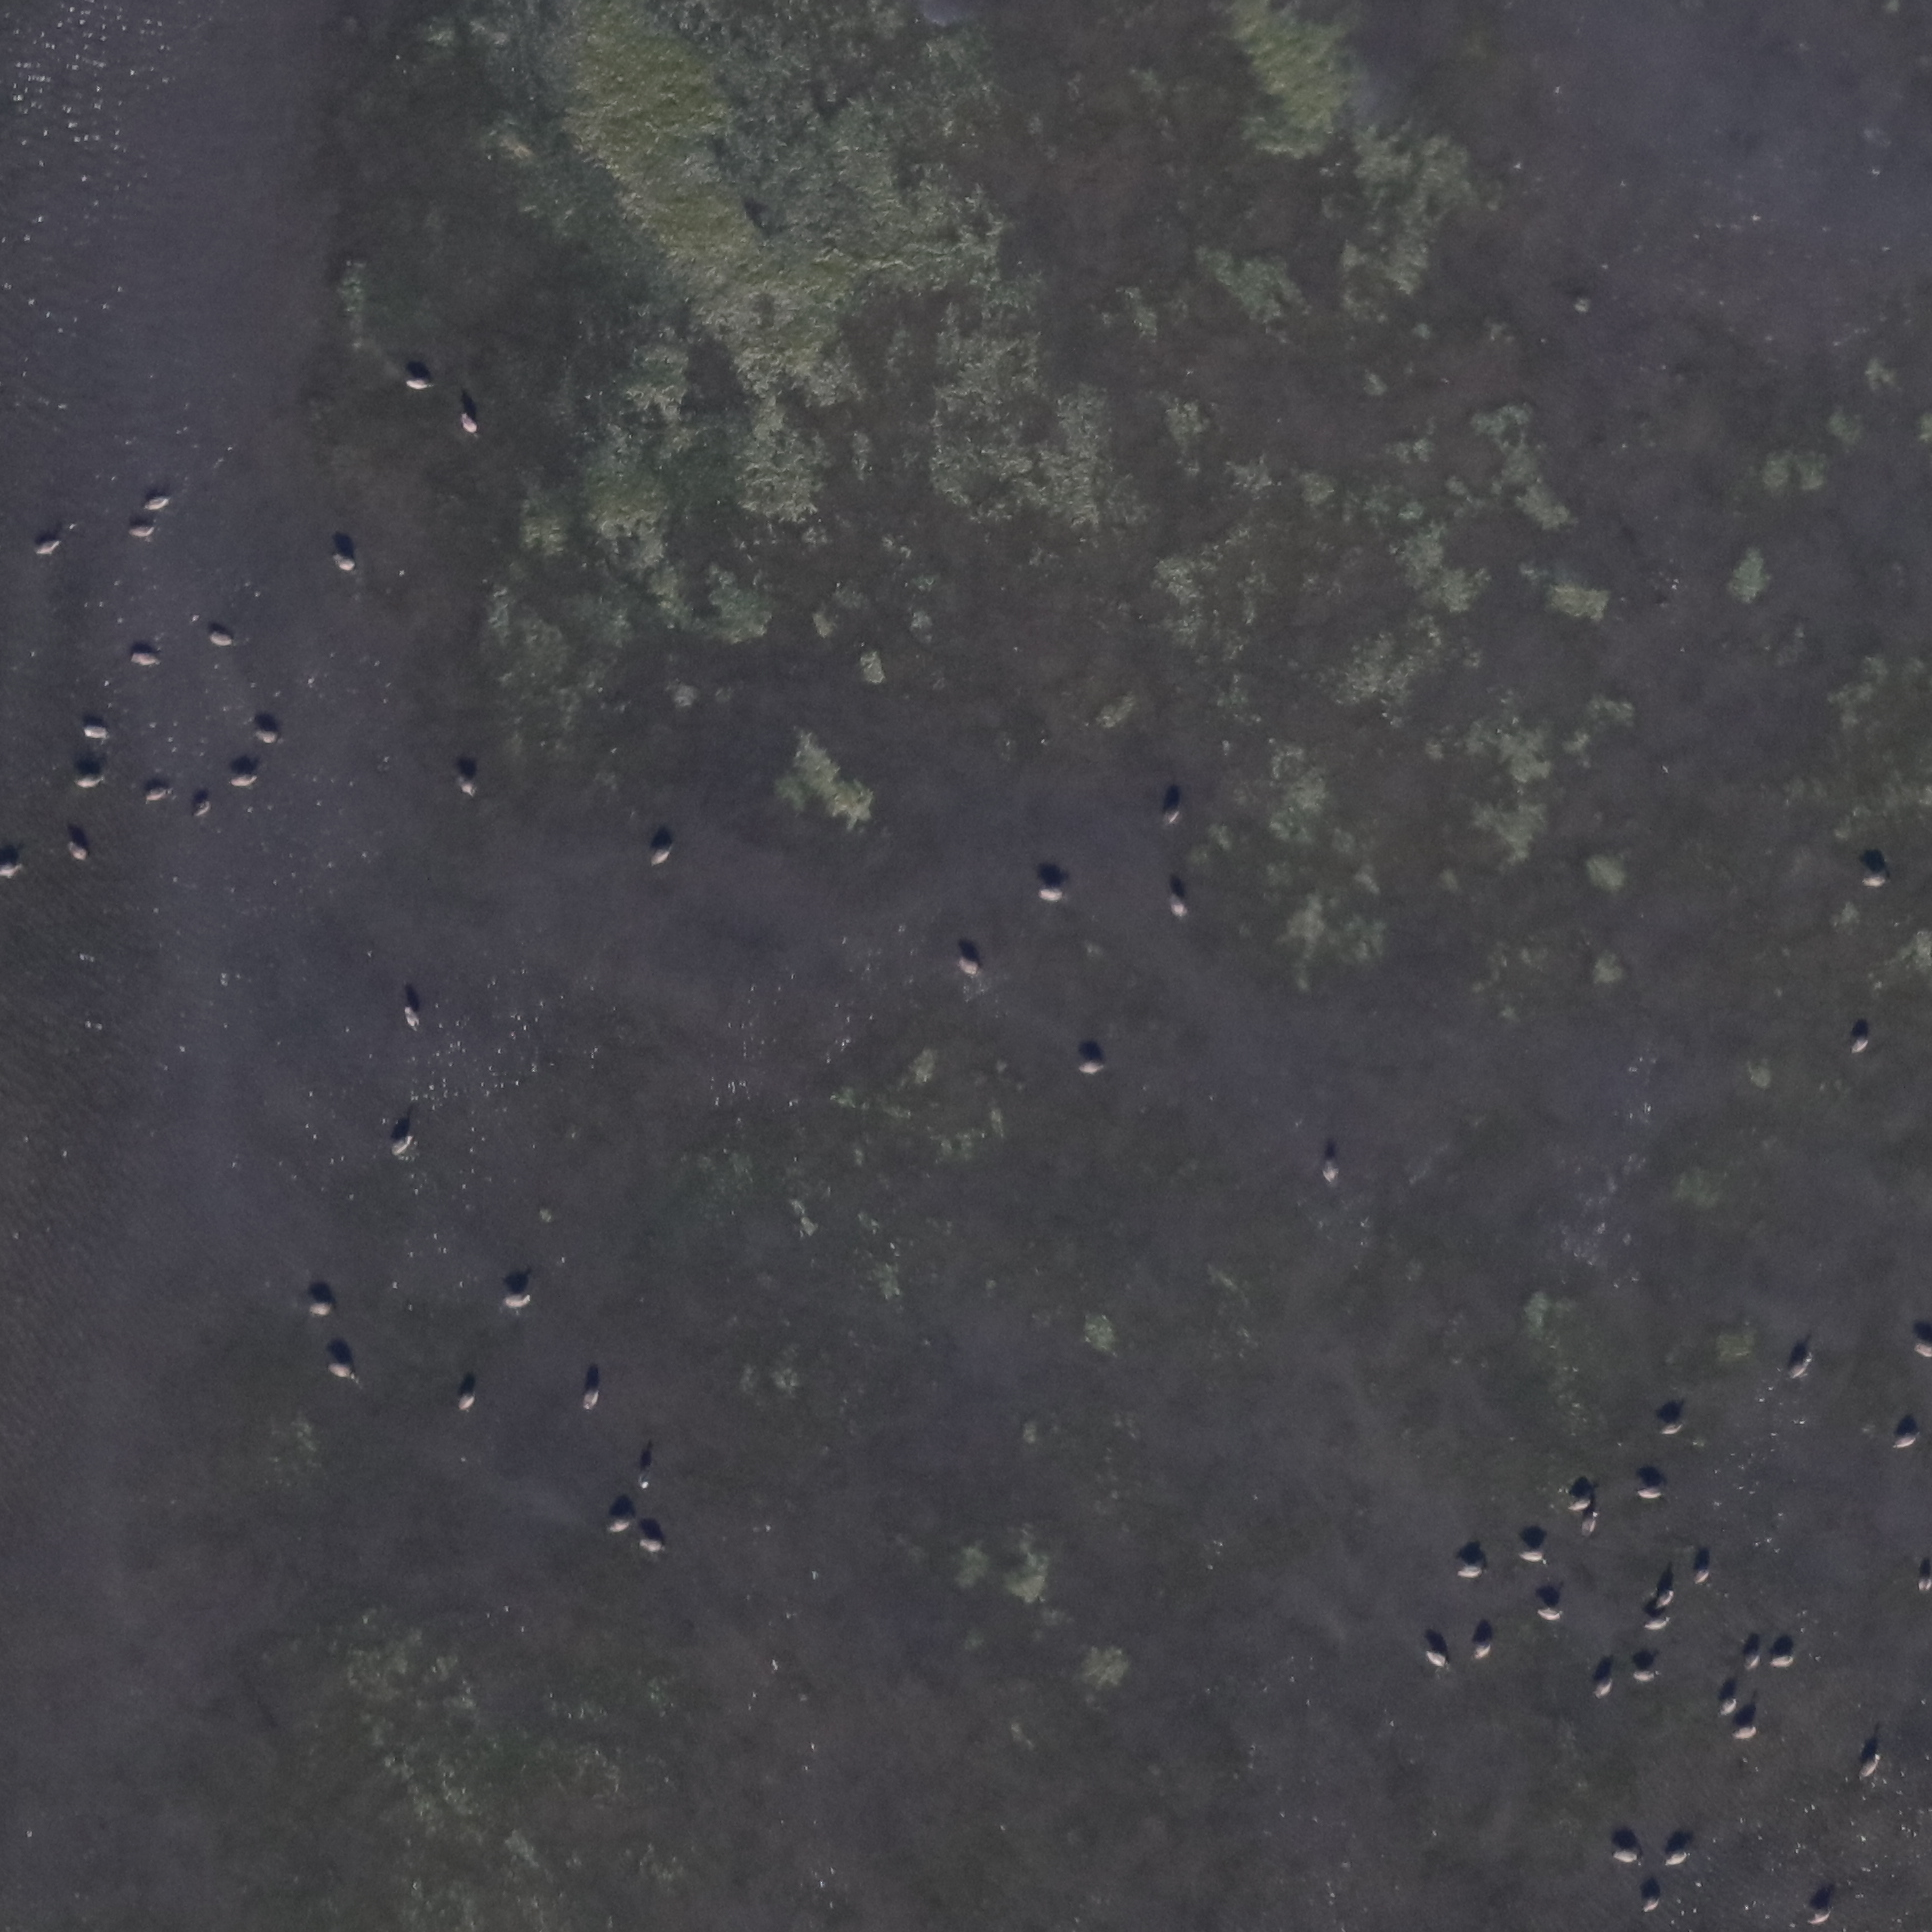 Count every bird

63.